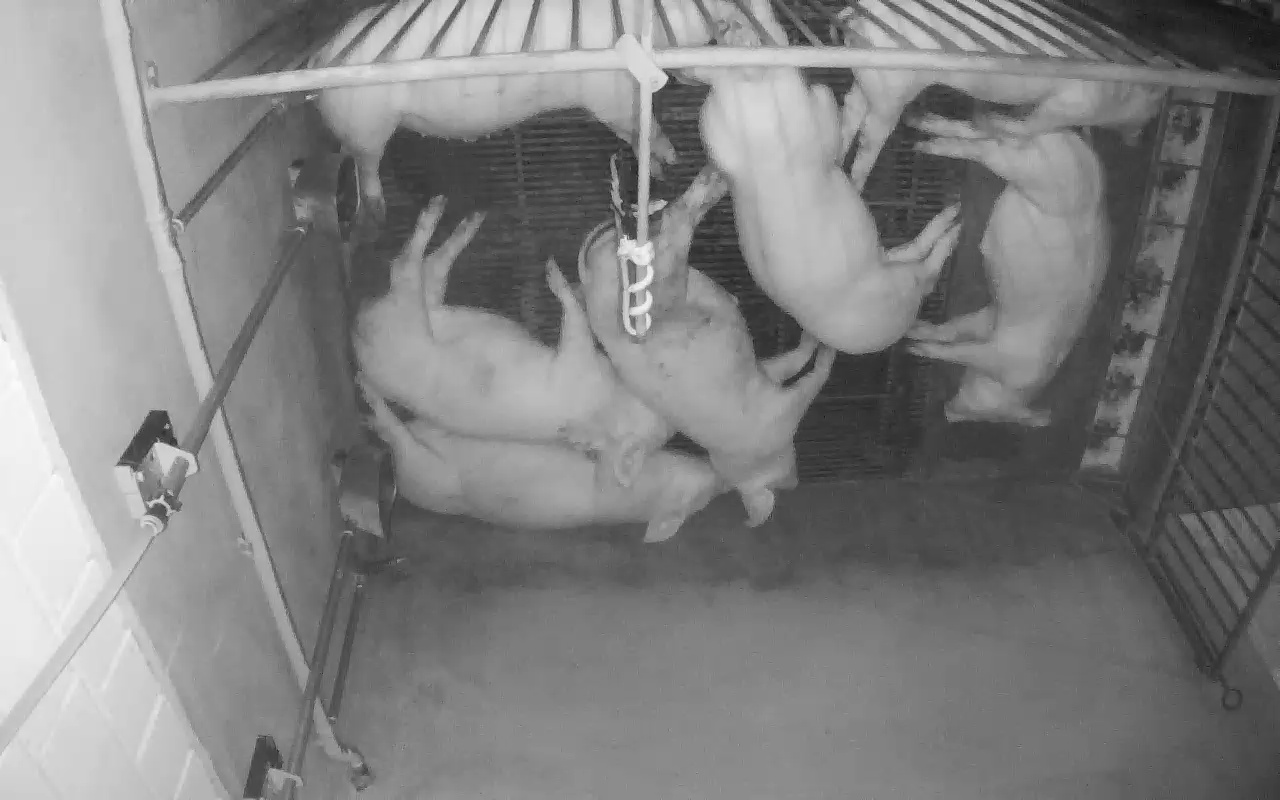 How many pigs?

7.